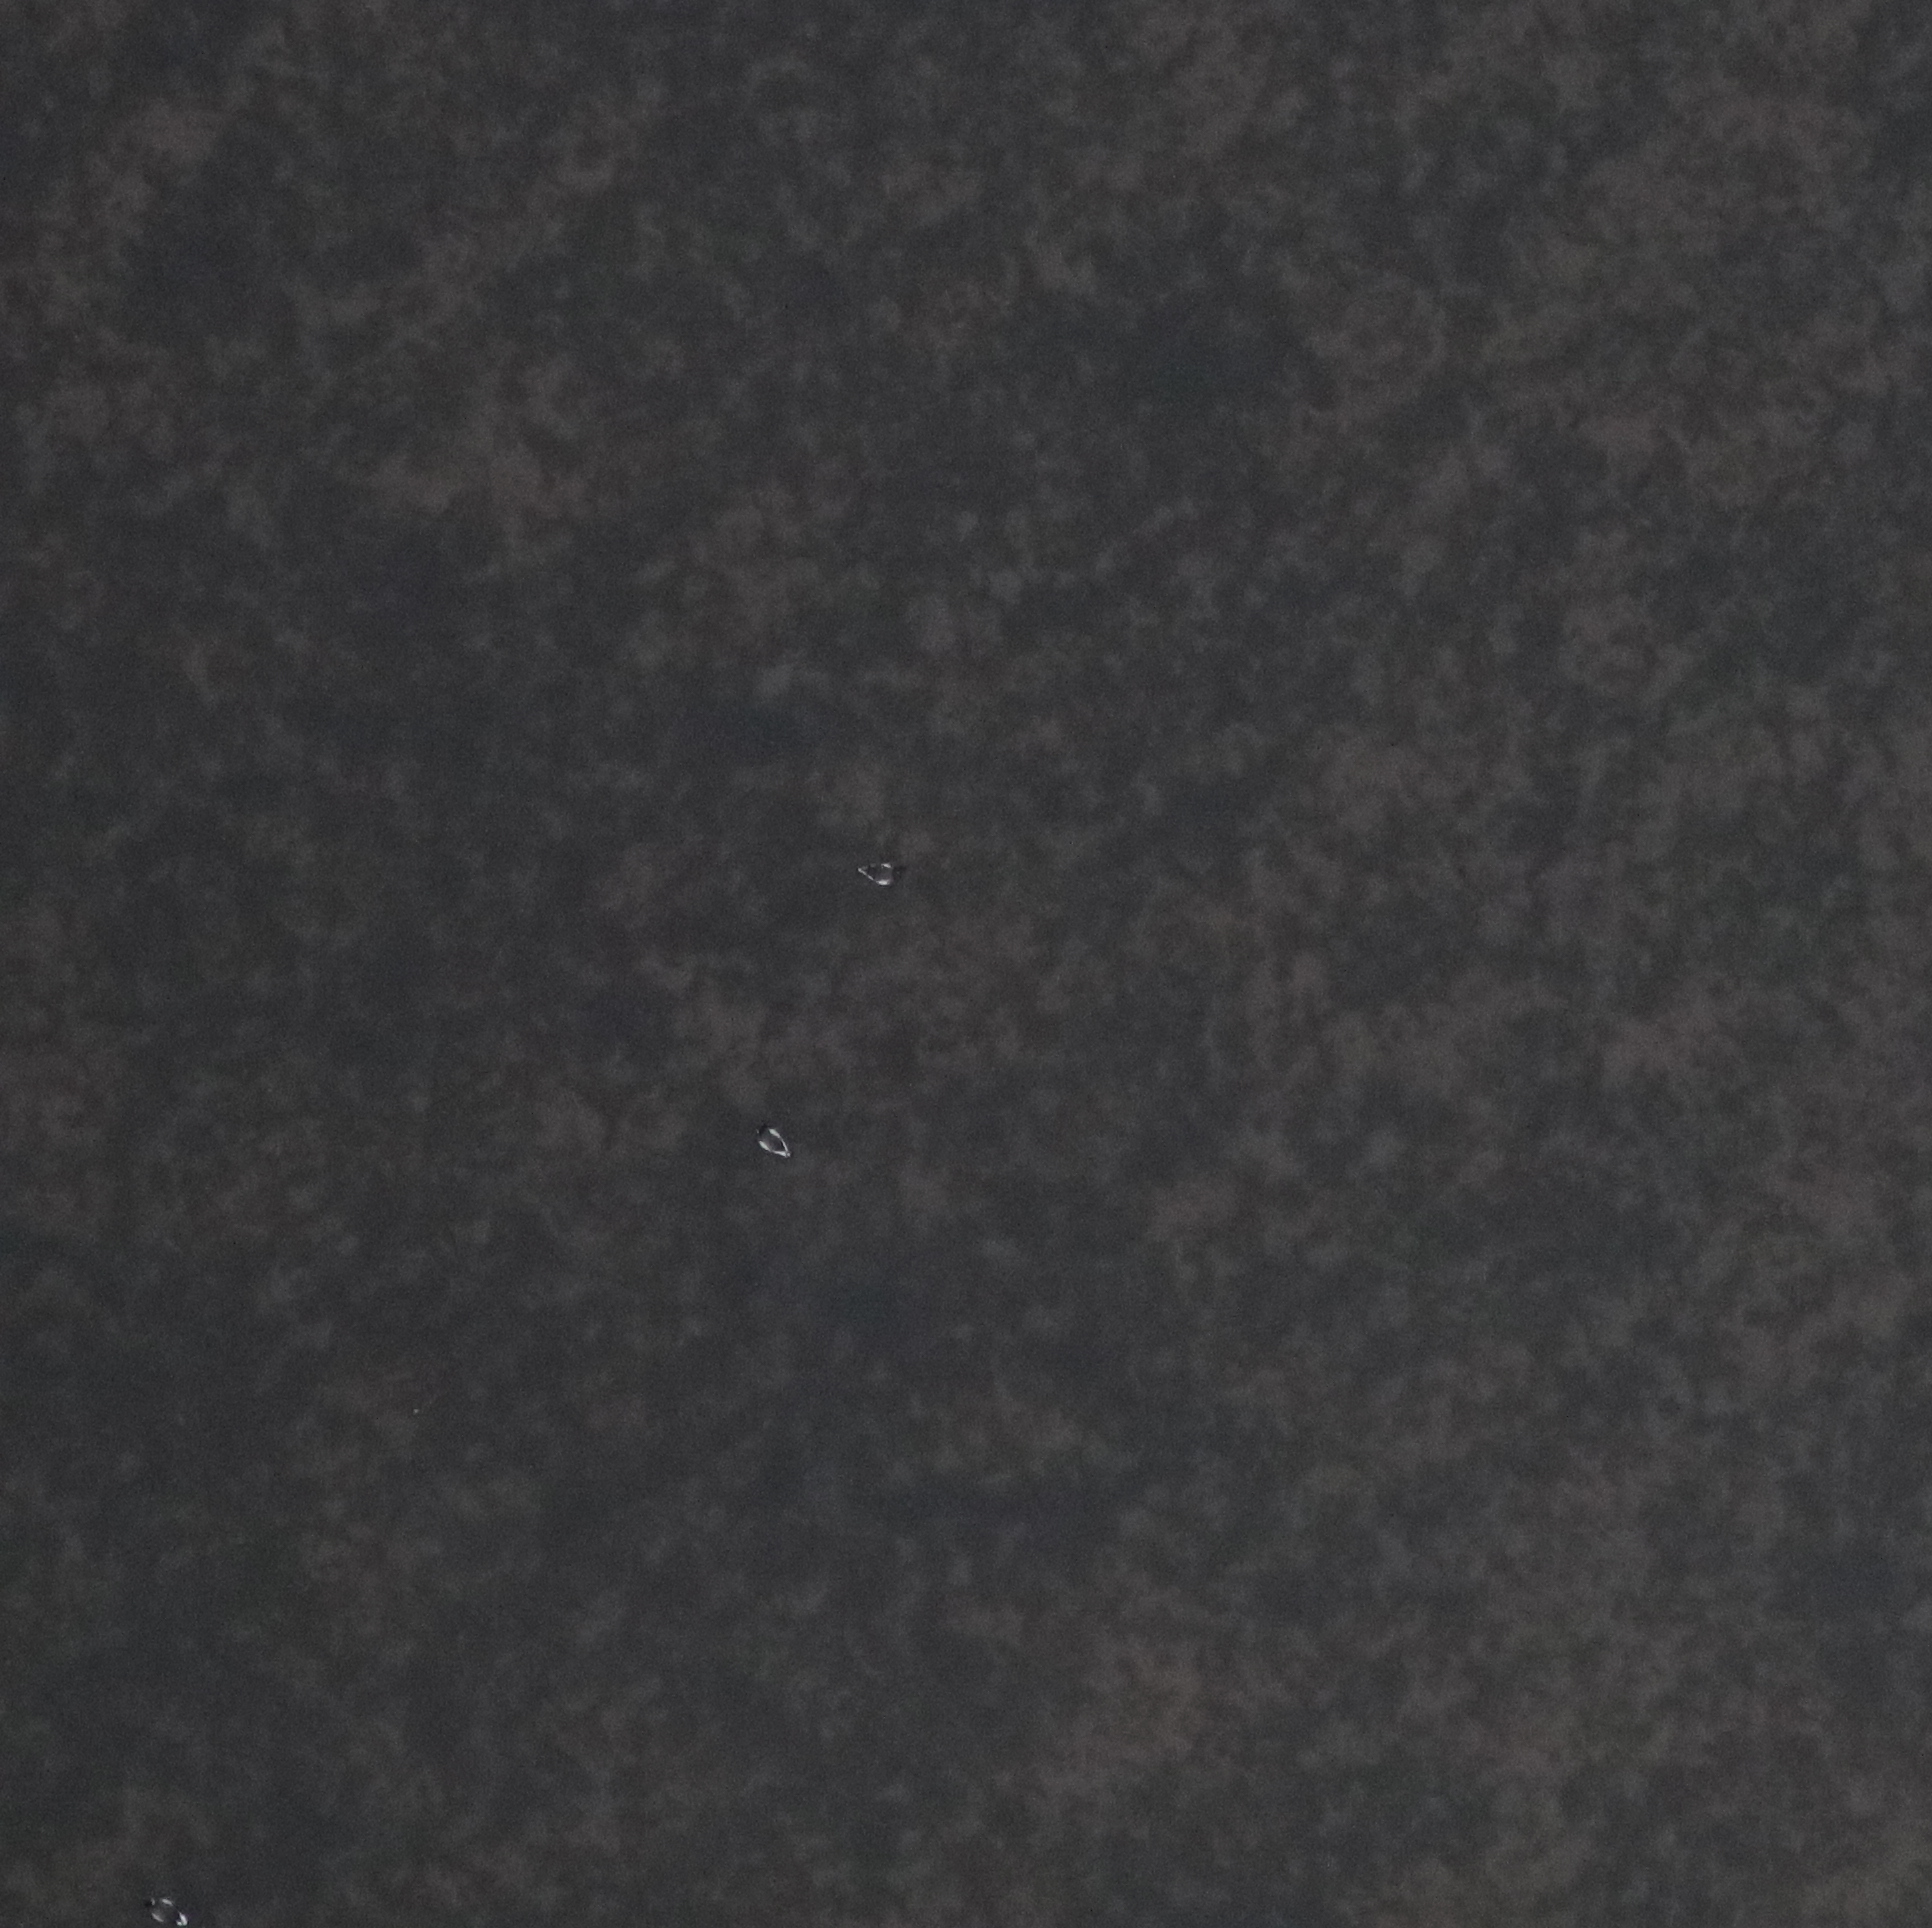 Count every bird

3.